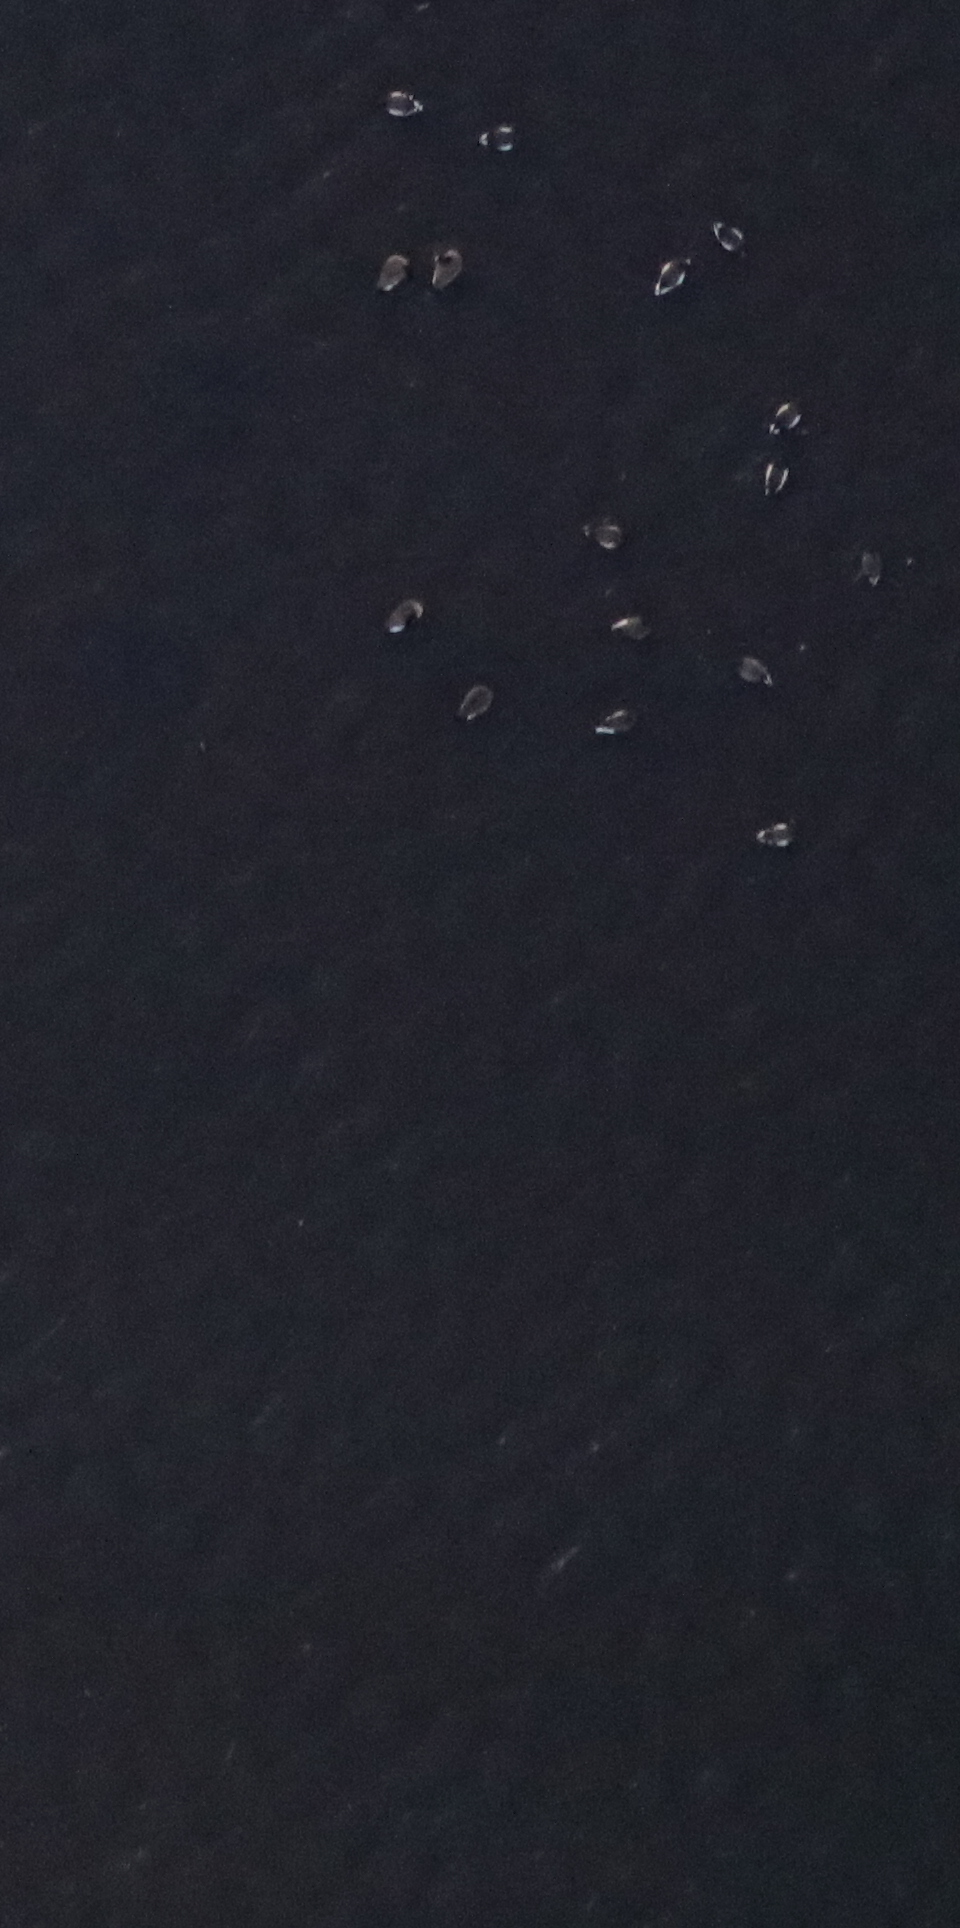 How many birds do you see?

16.